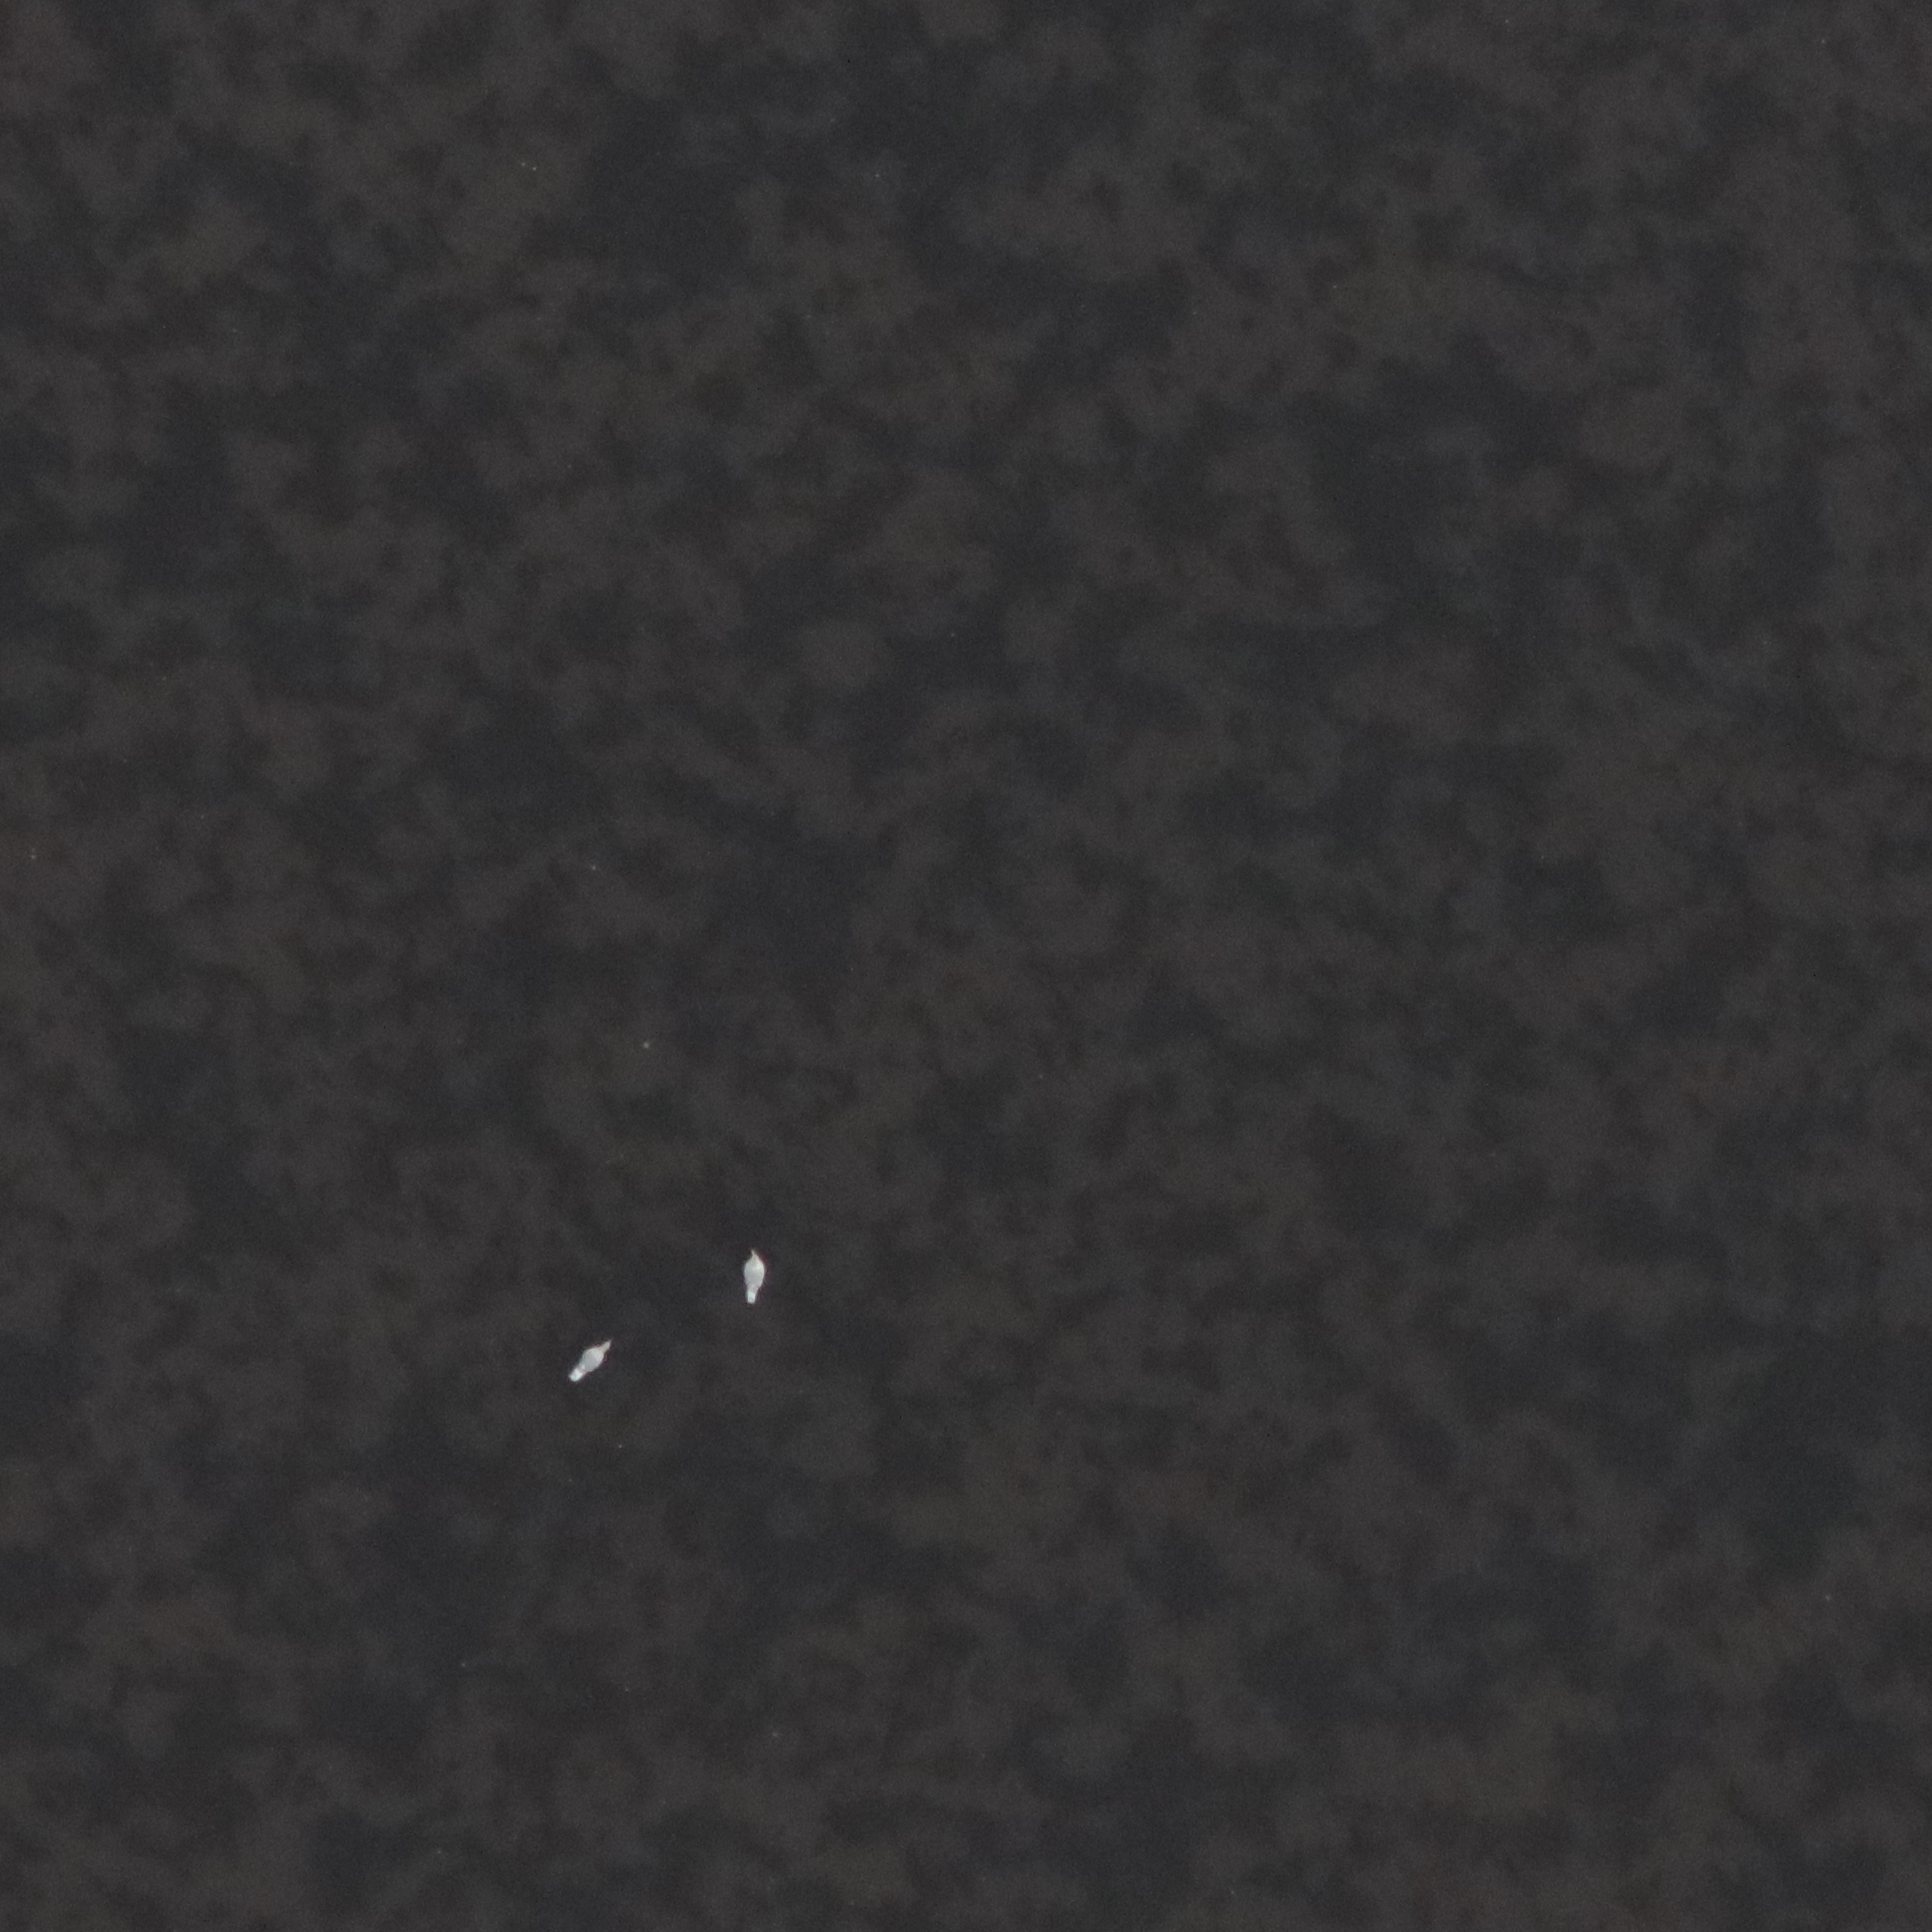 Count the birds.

2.